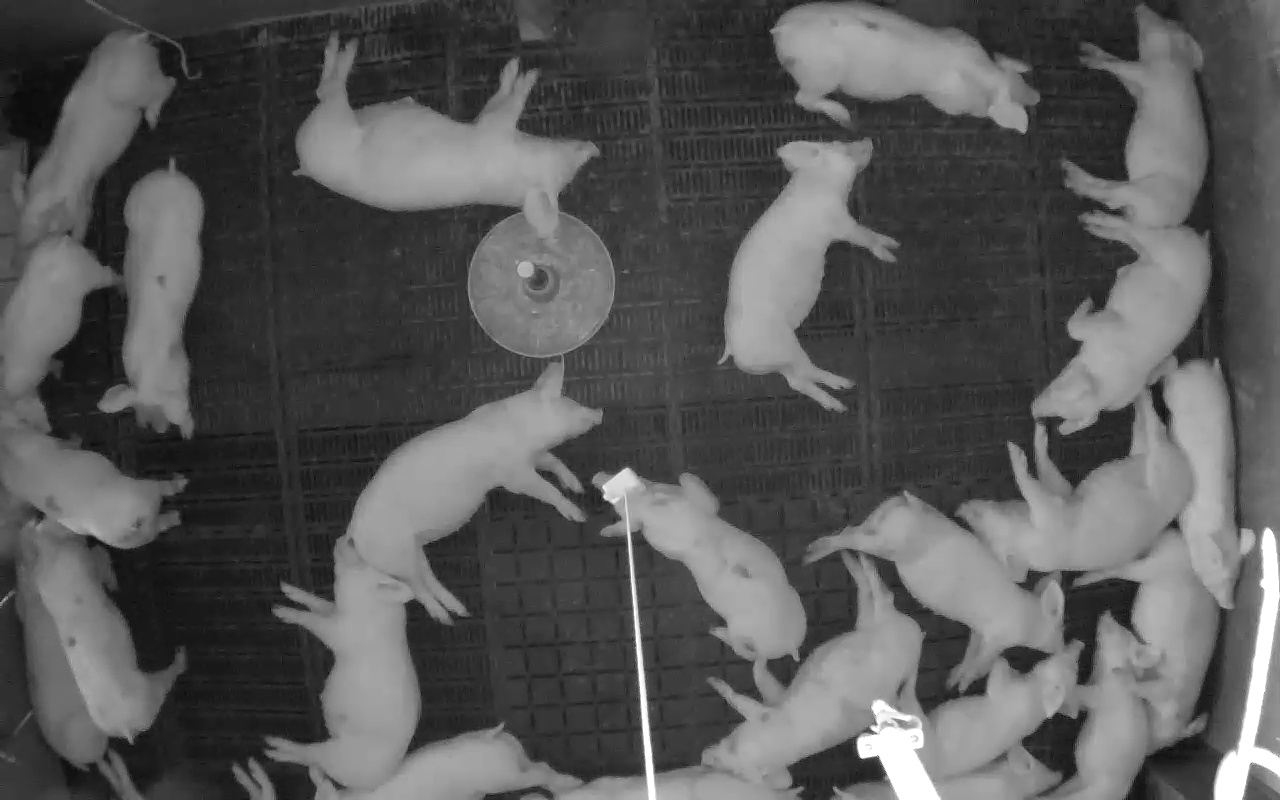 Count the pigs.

24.